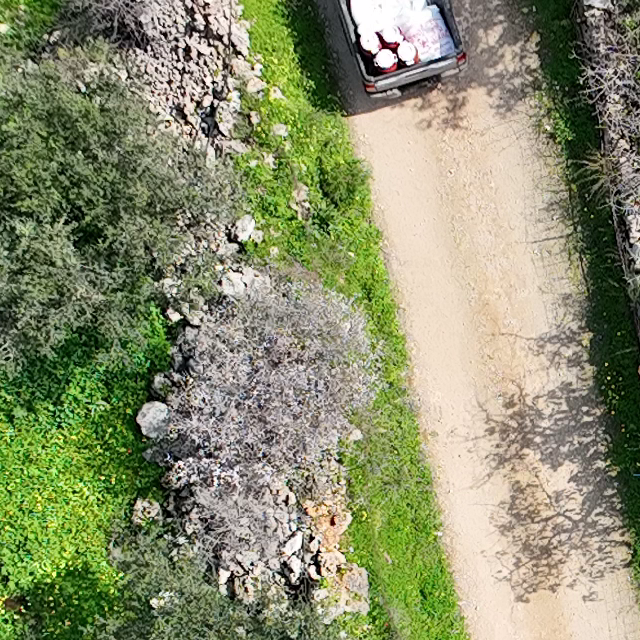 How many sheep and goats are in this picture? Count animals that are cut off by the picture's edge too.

0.